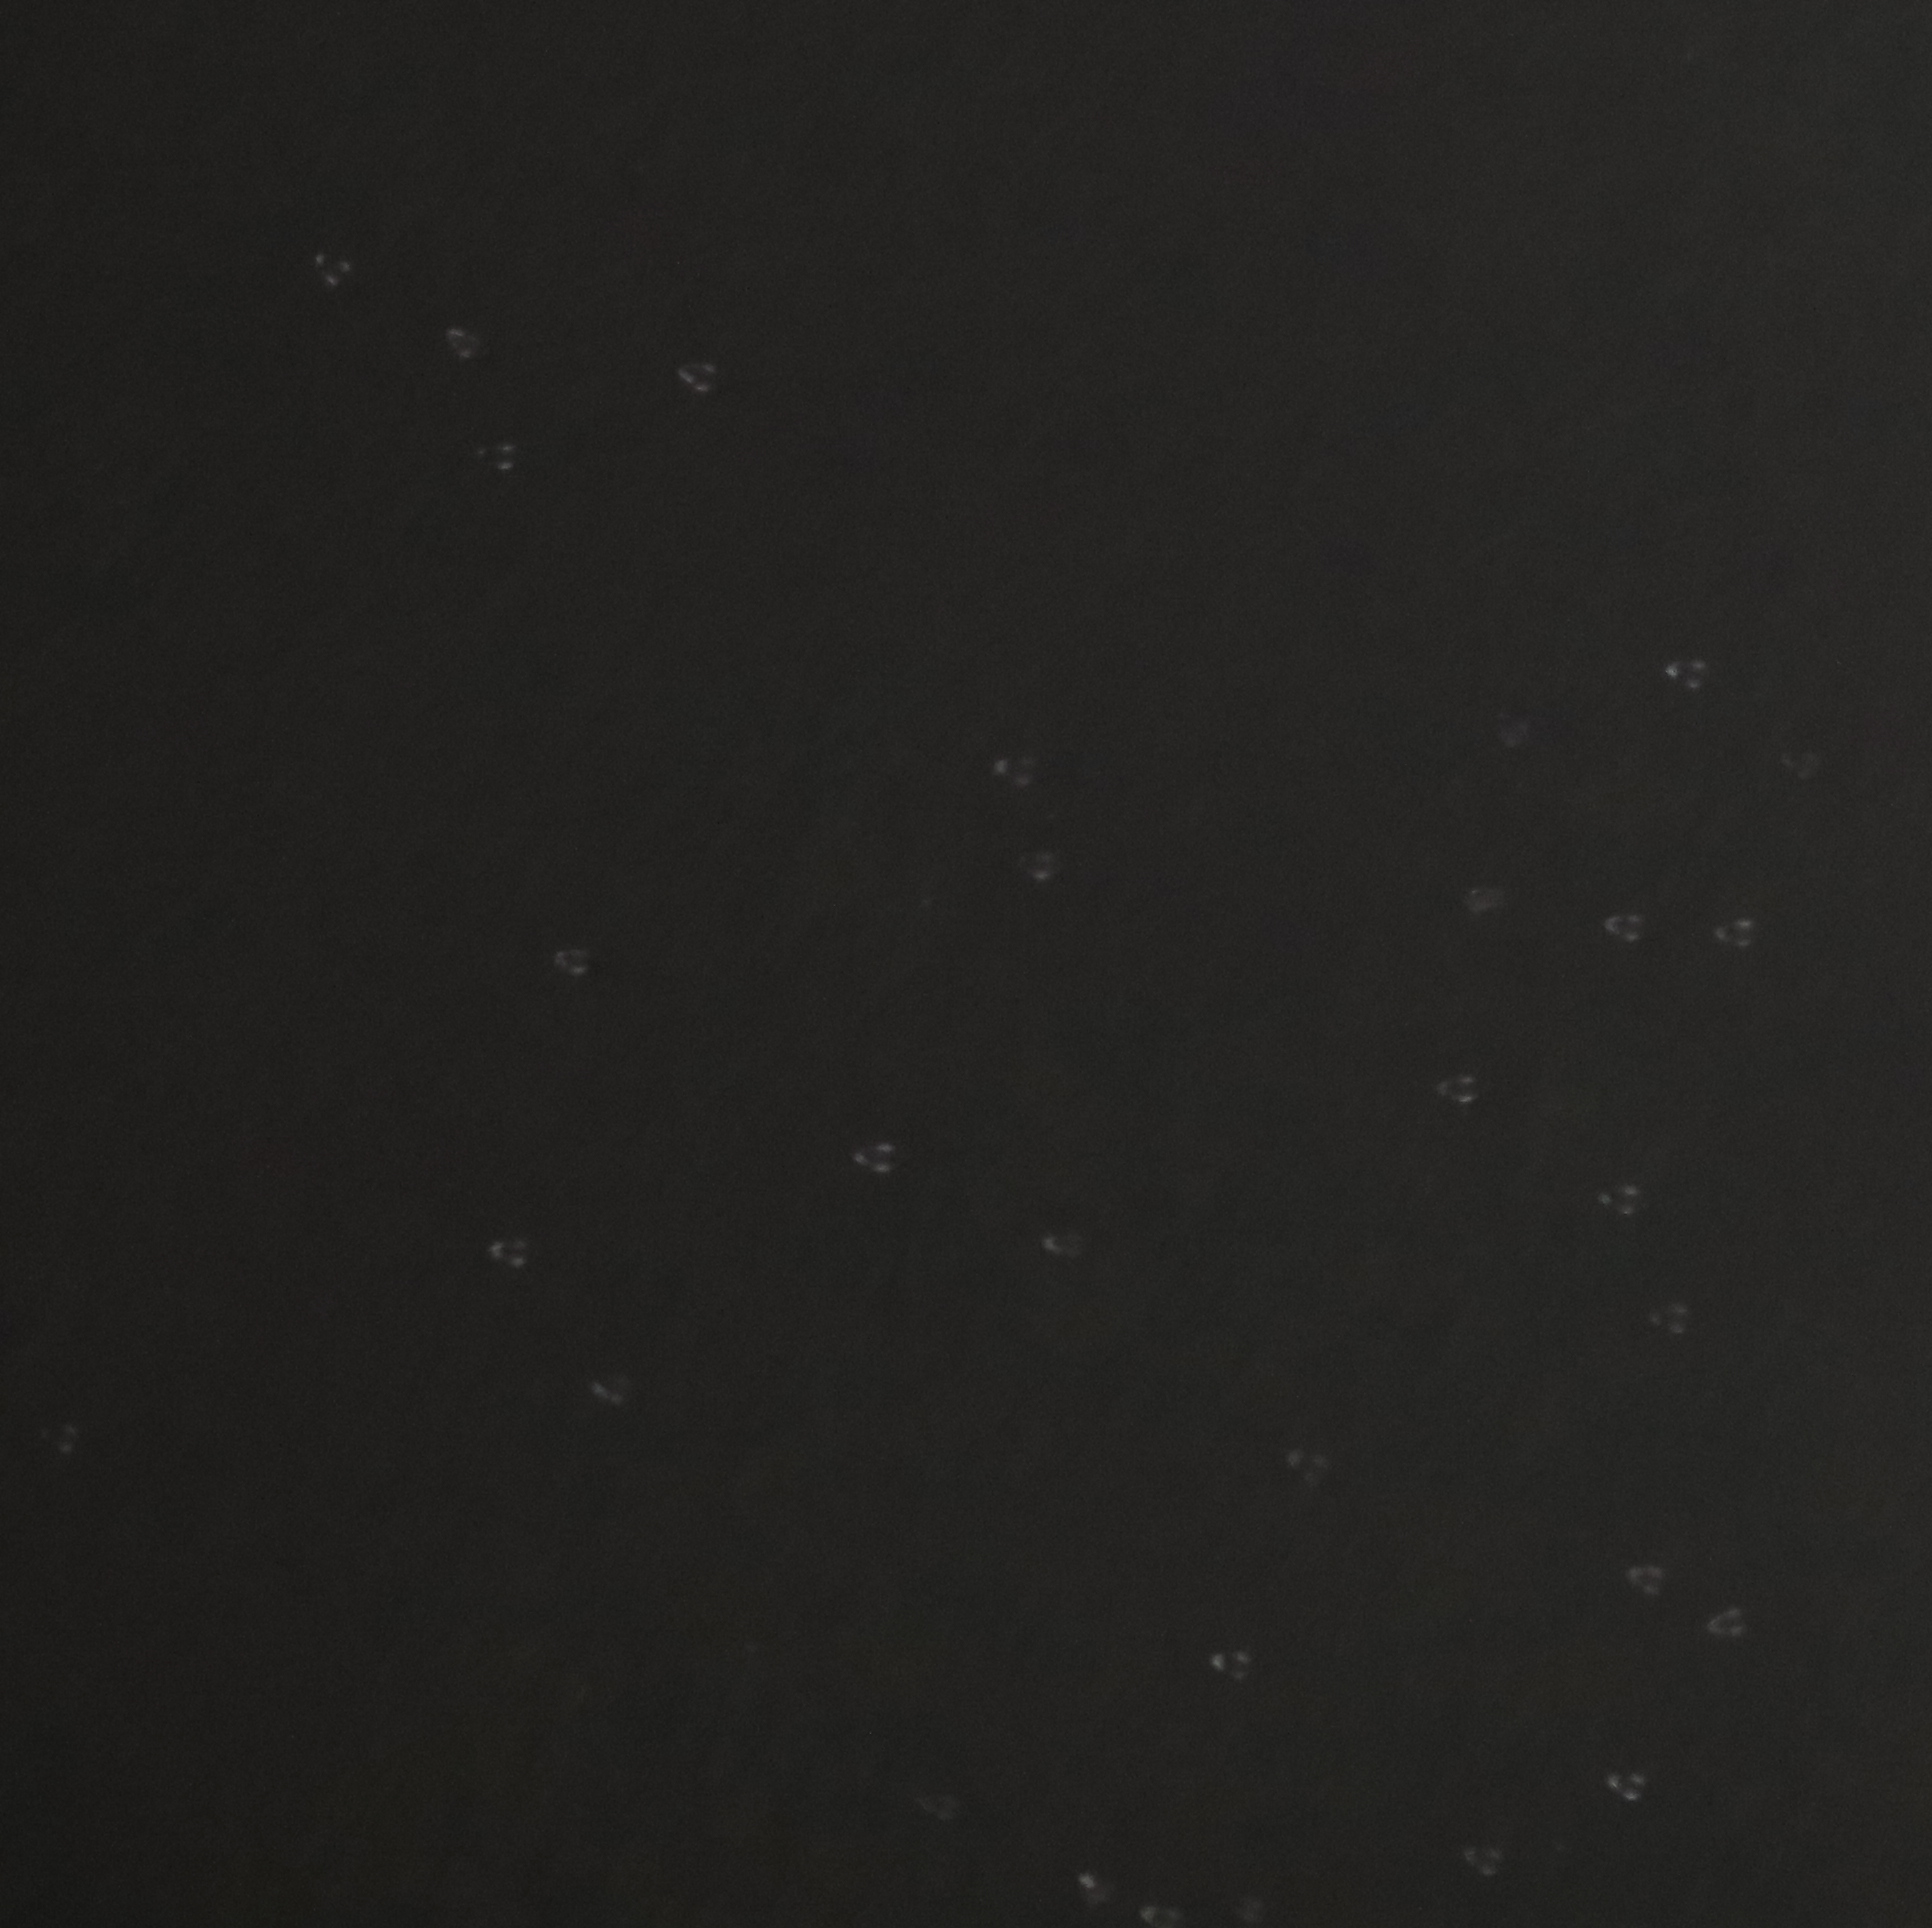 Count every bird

29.